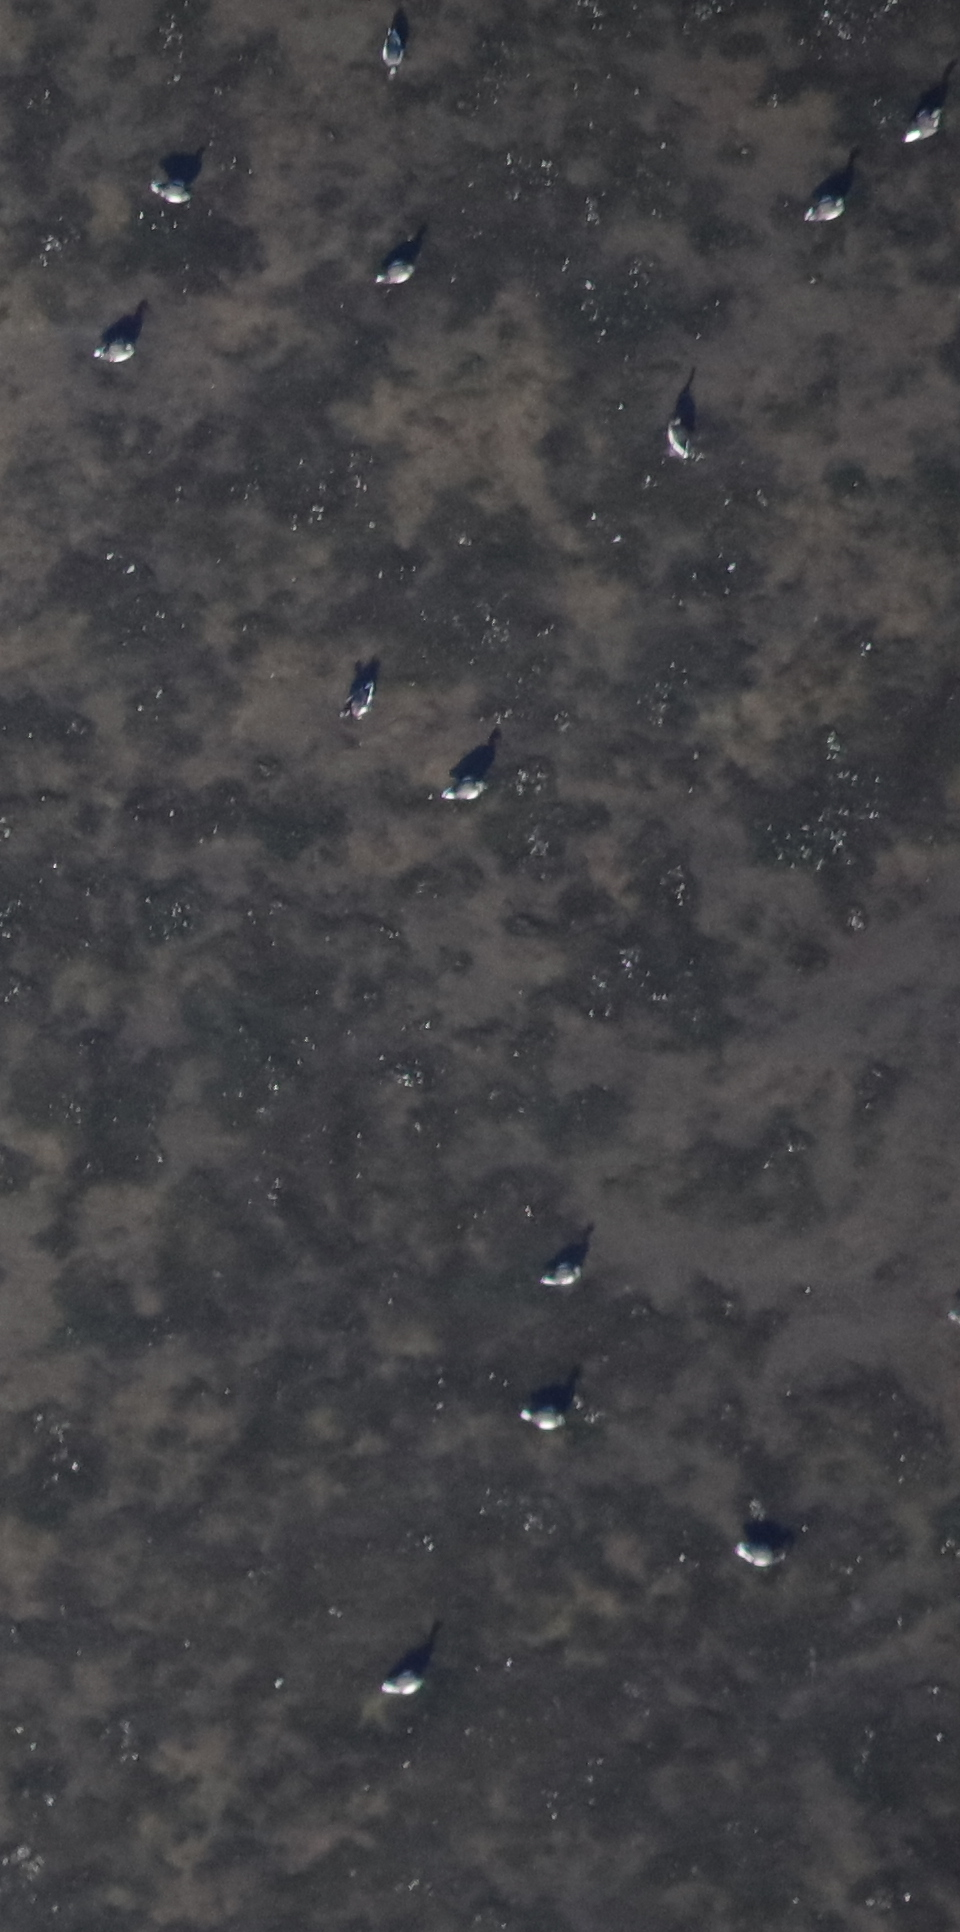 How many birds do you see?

13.